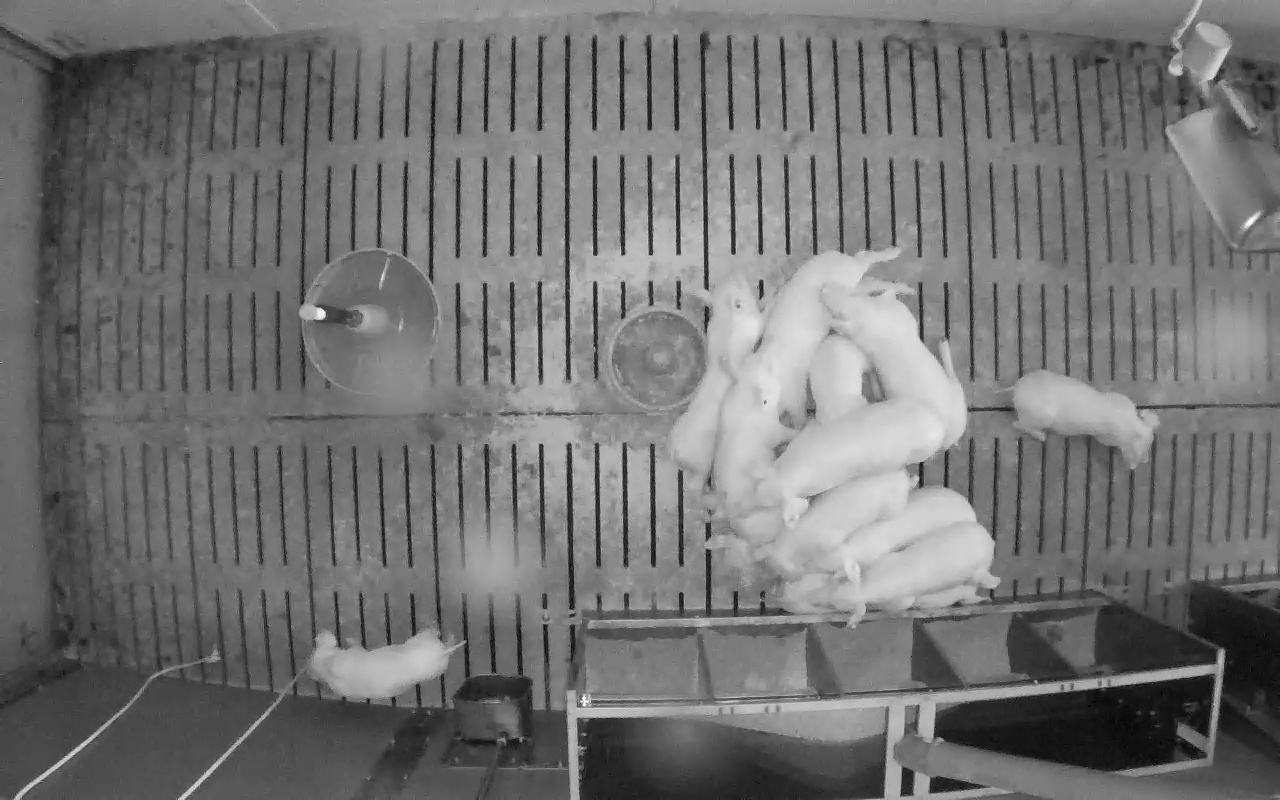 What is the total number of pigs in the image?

13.